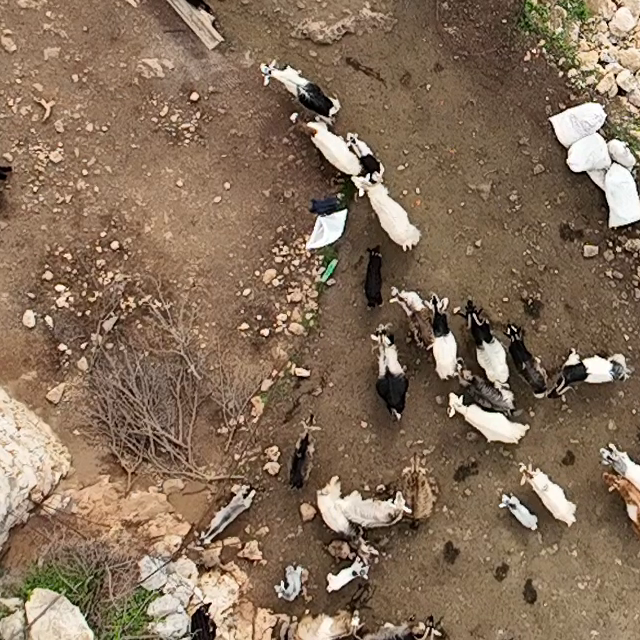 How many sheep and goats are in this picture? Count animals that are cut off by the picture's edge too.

29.